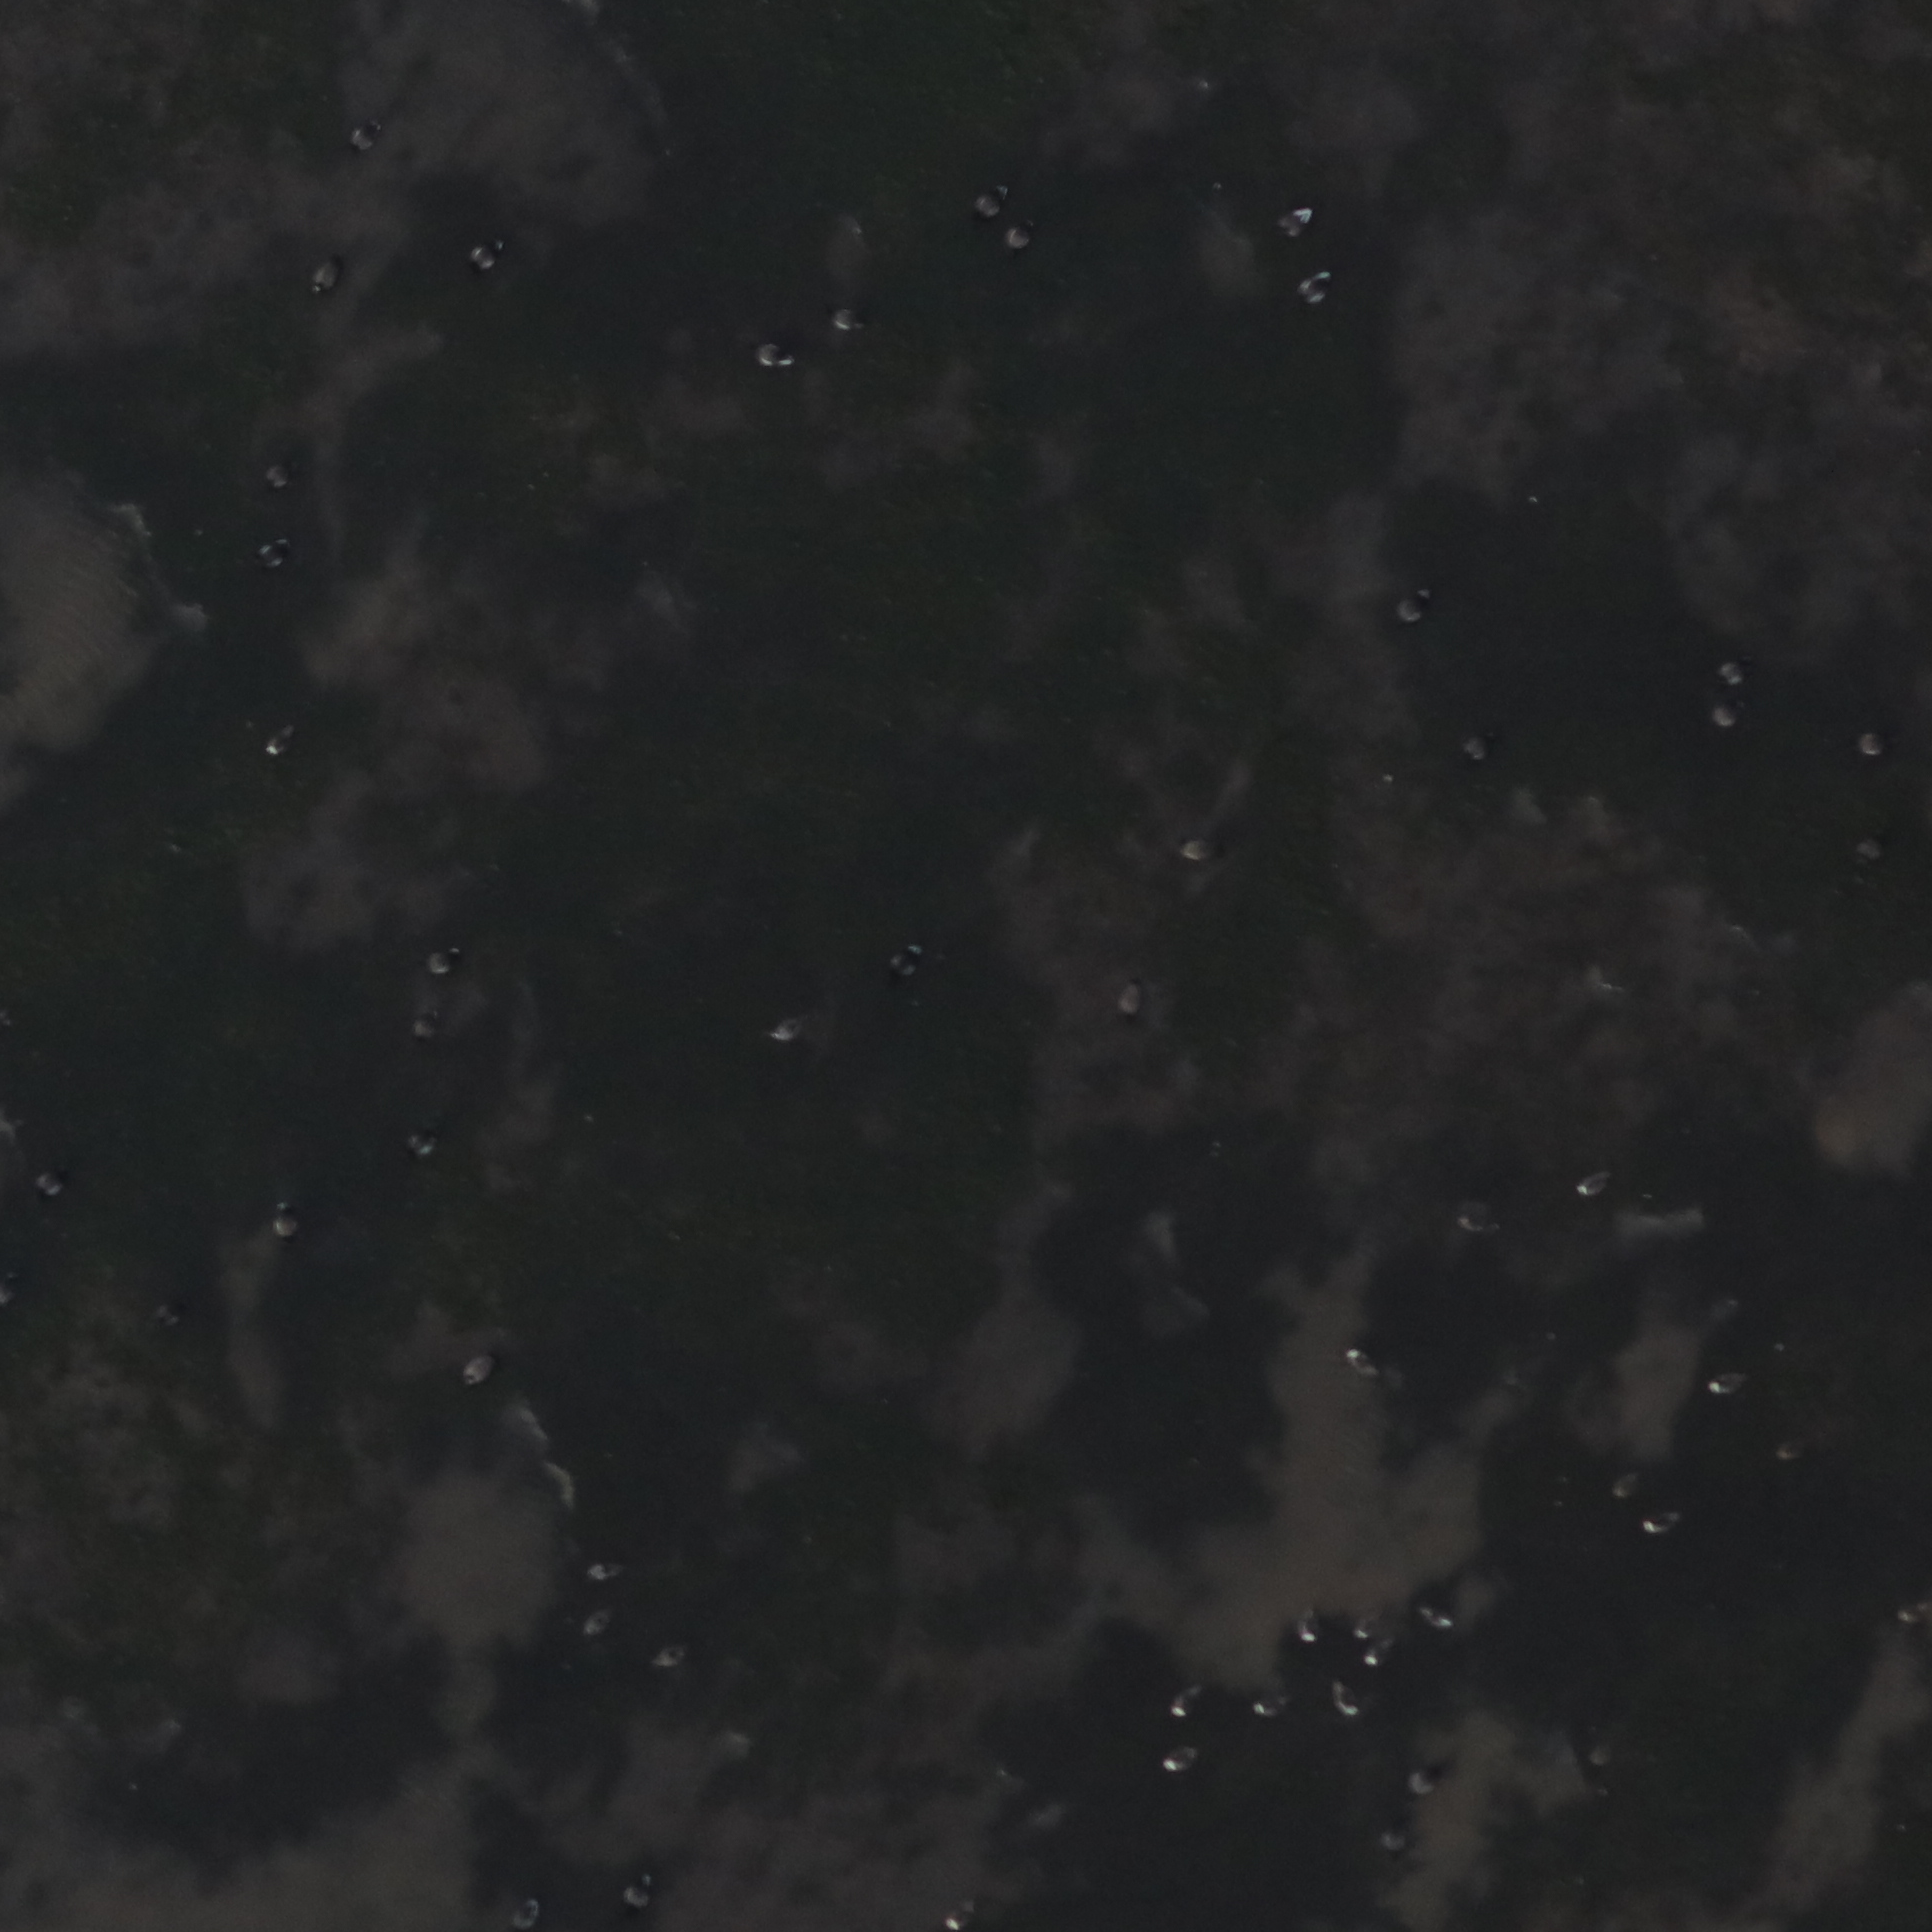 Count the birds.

51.